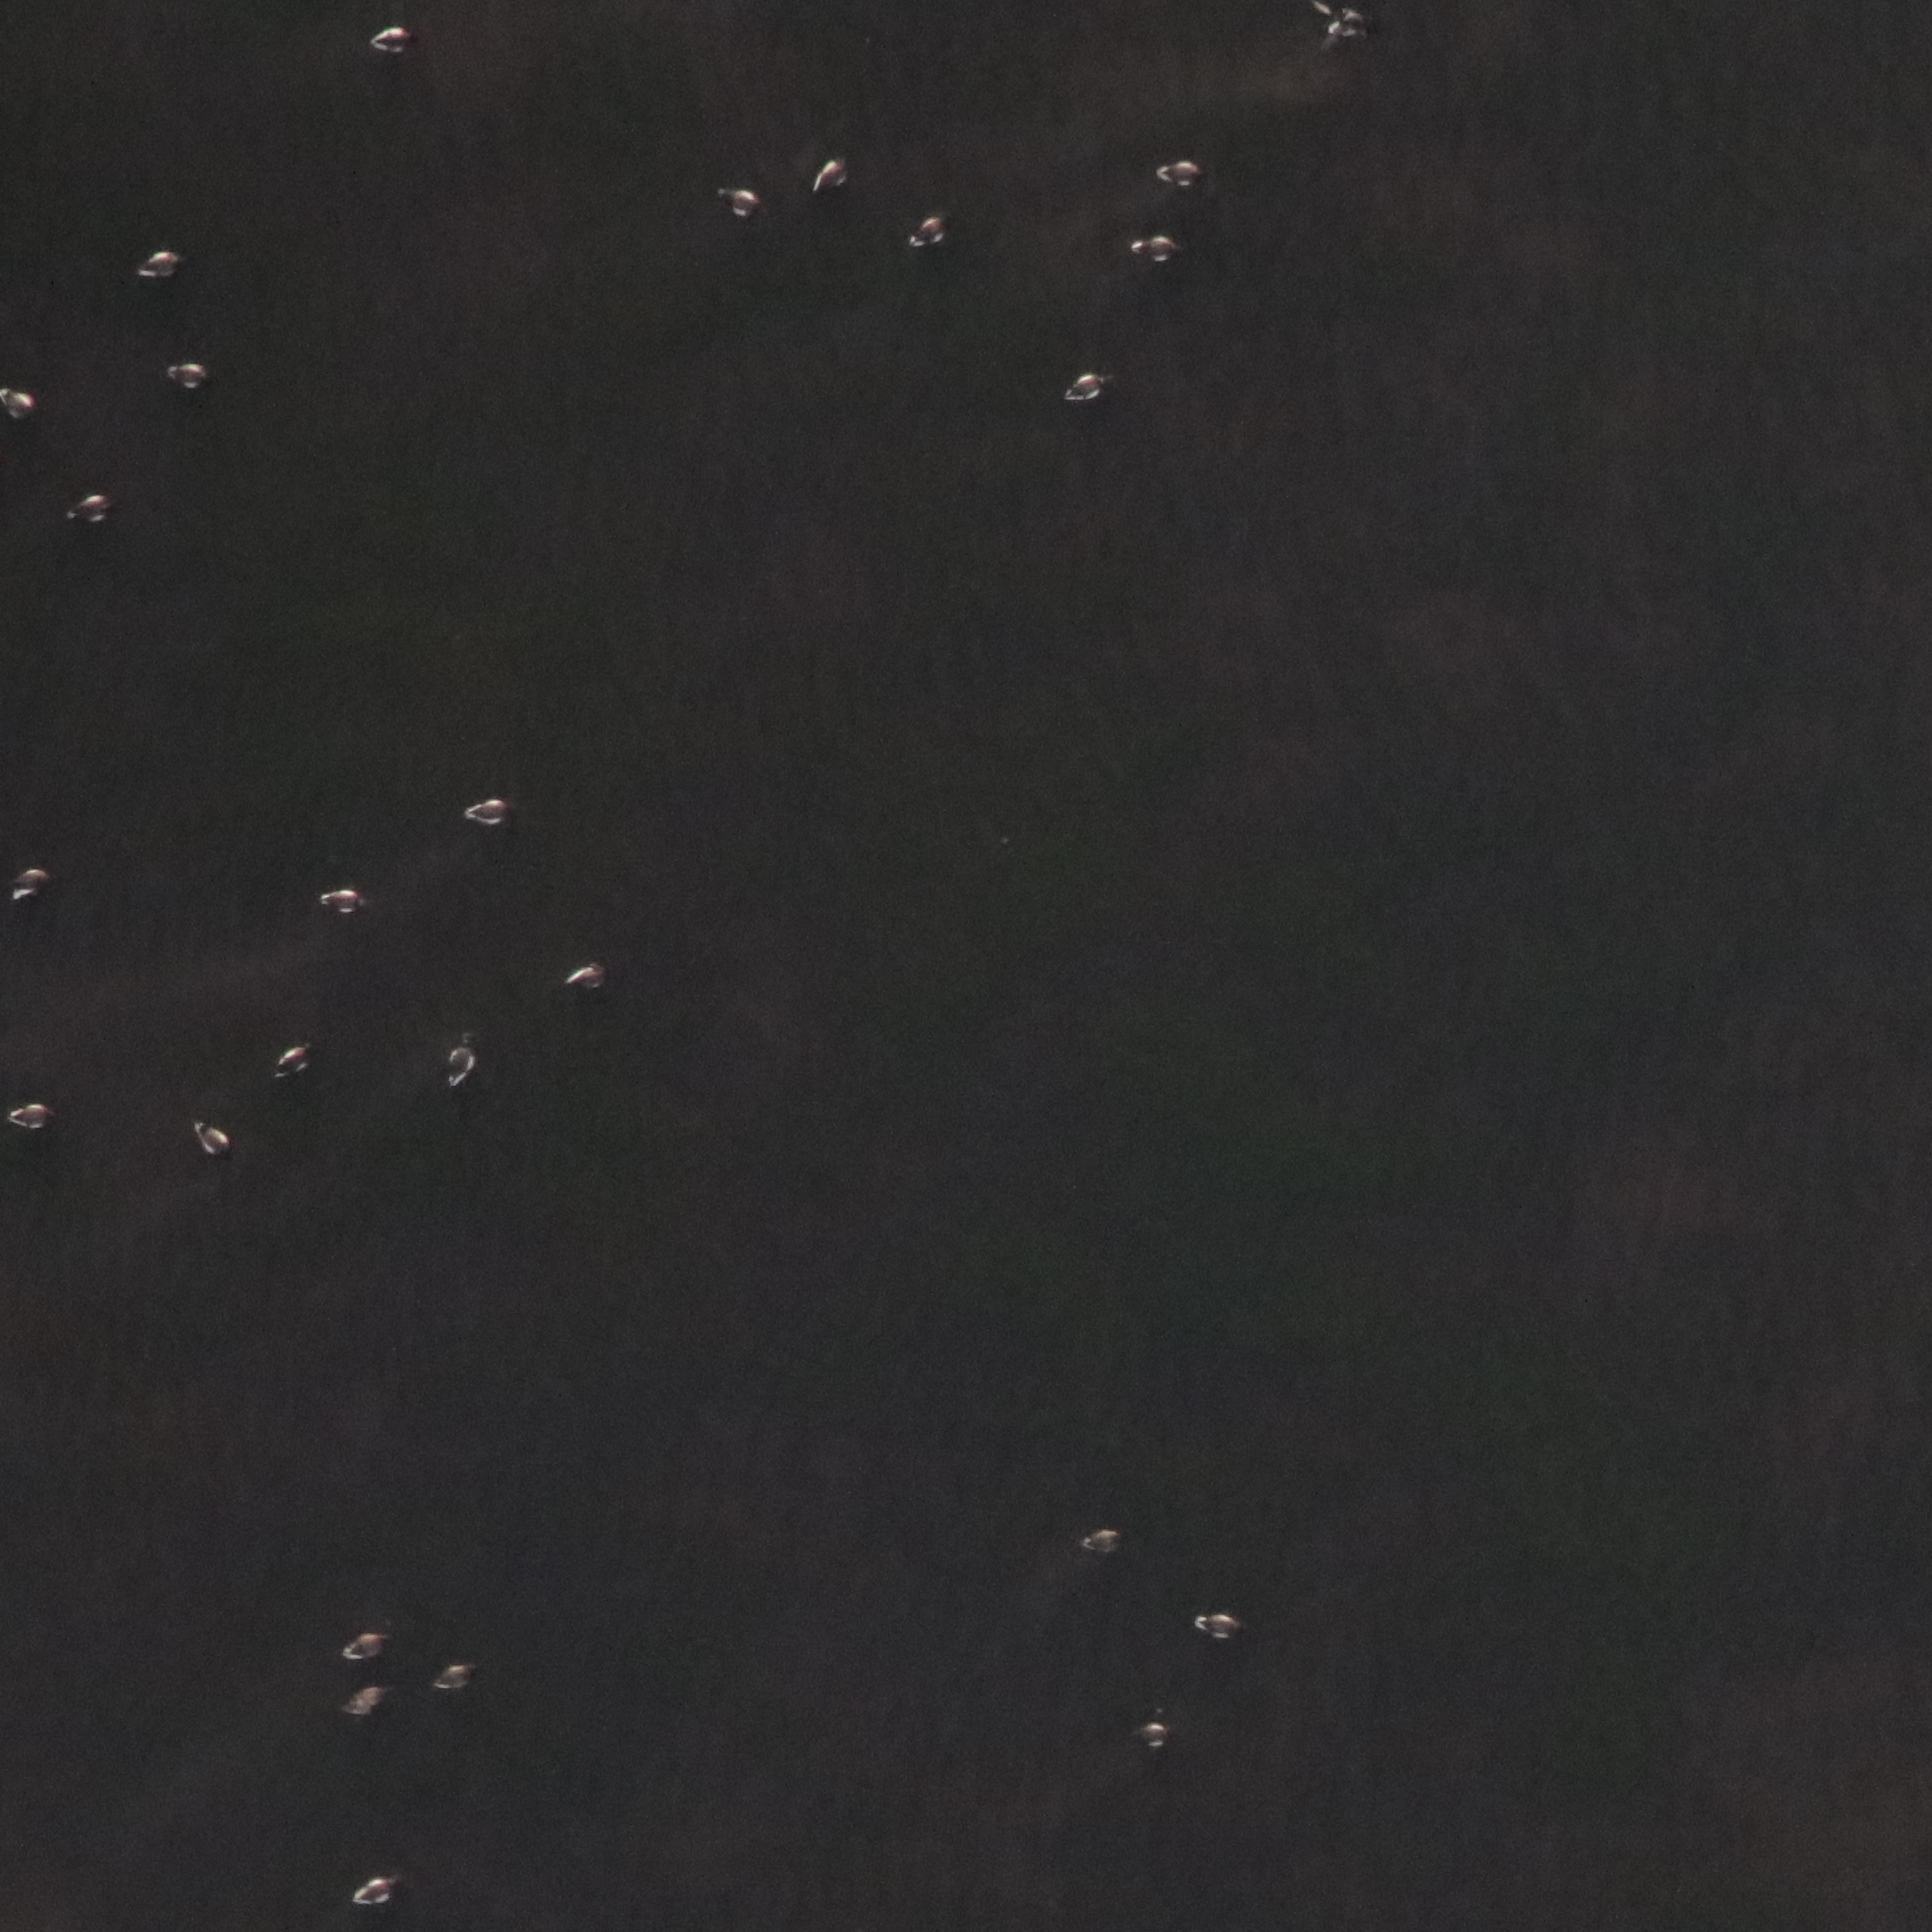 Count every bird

27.